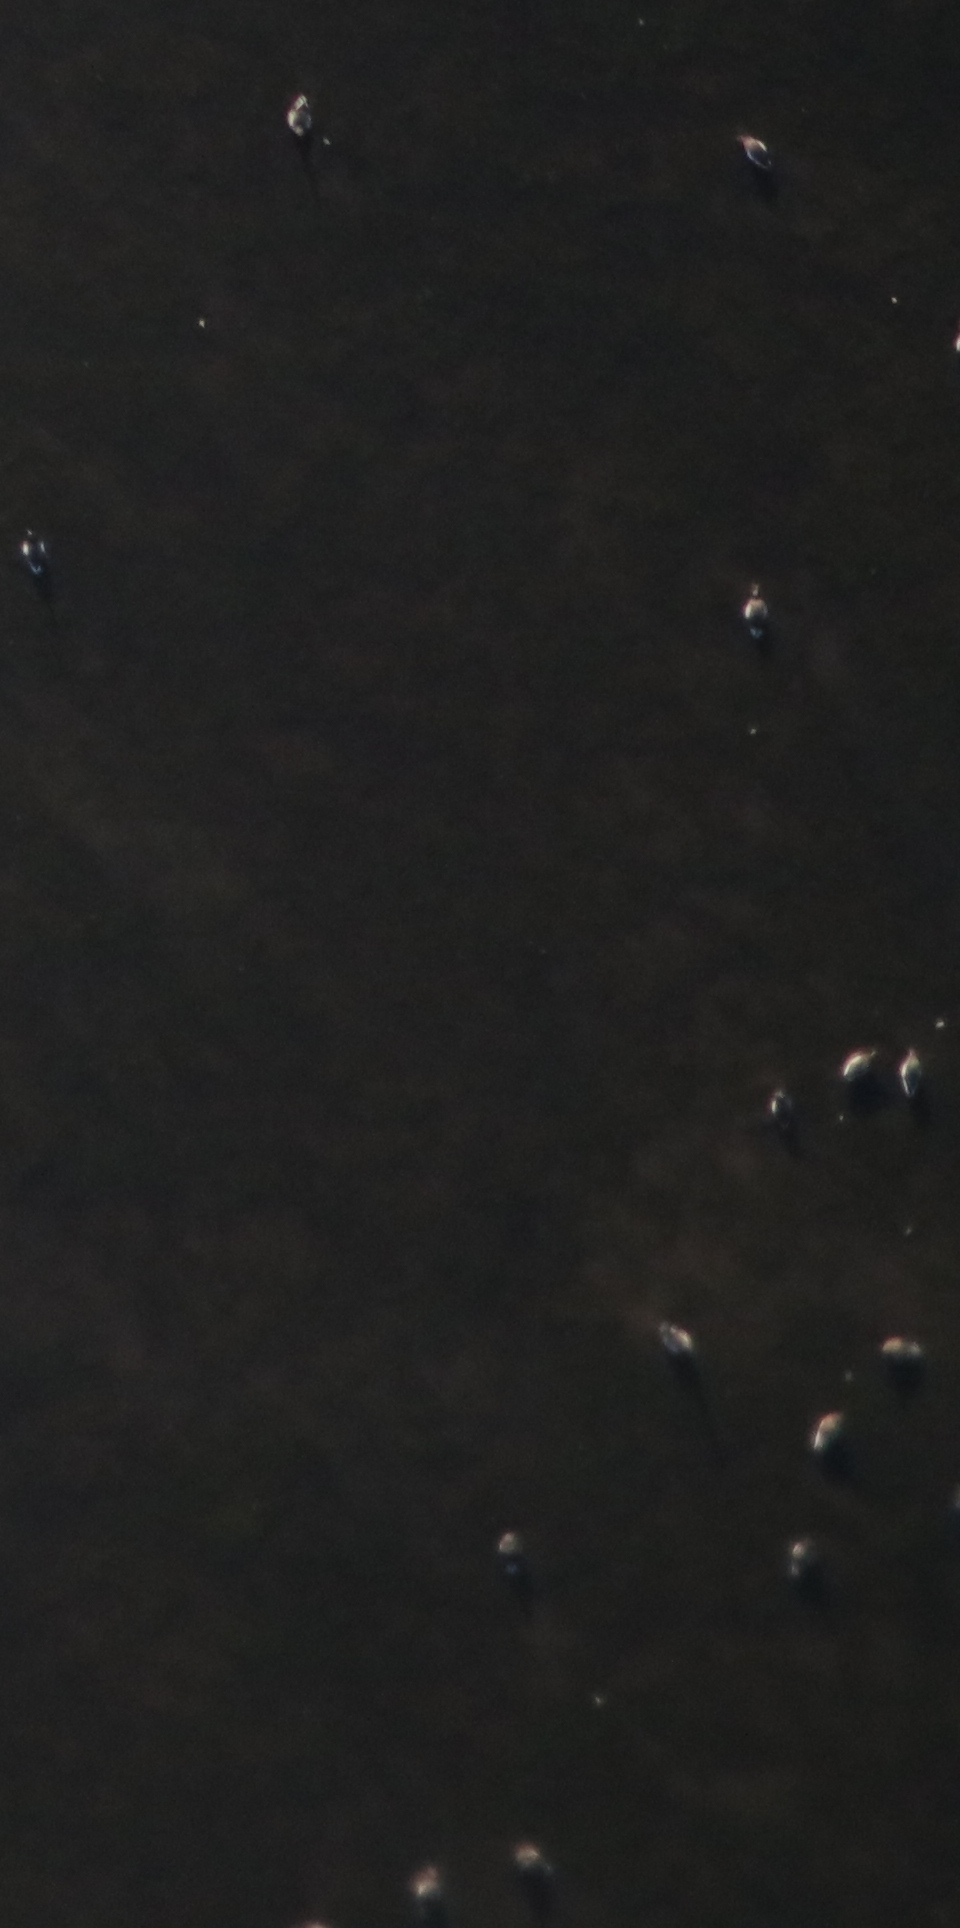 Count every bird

14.